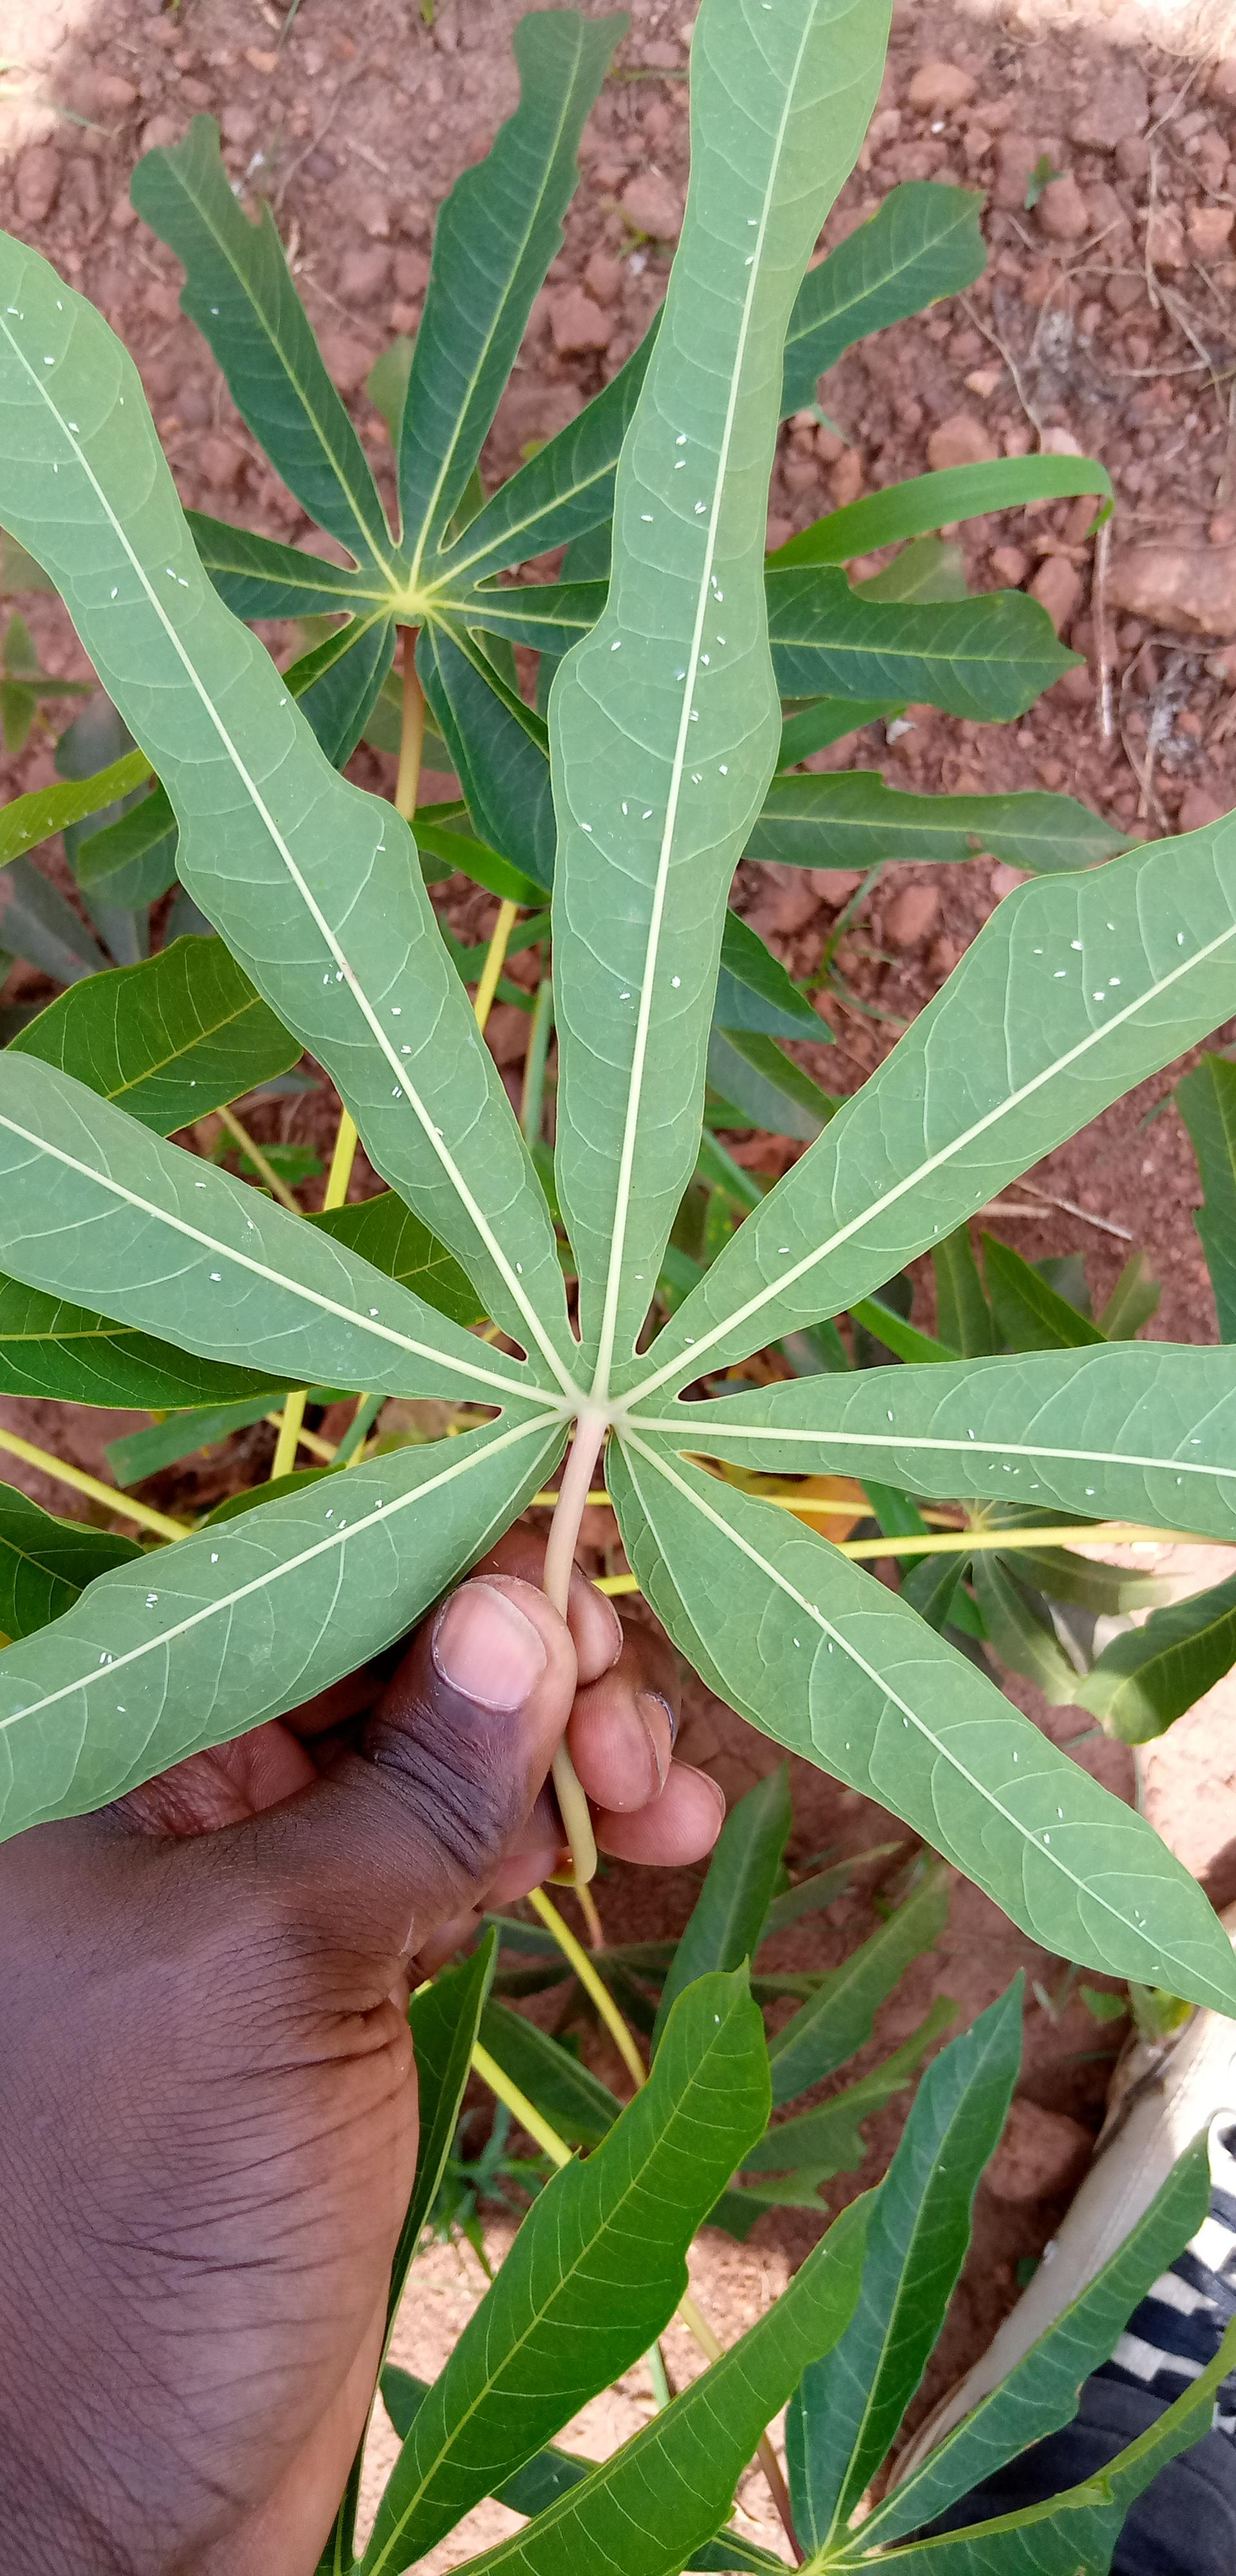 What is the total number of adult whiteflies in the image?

105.